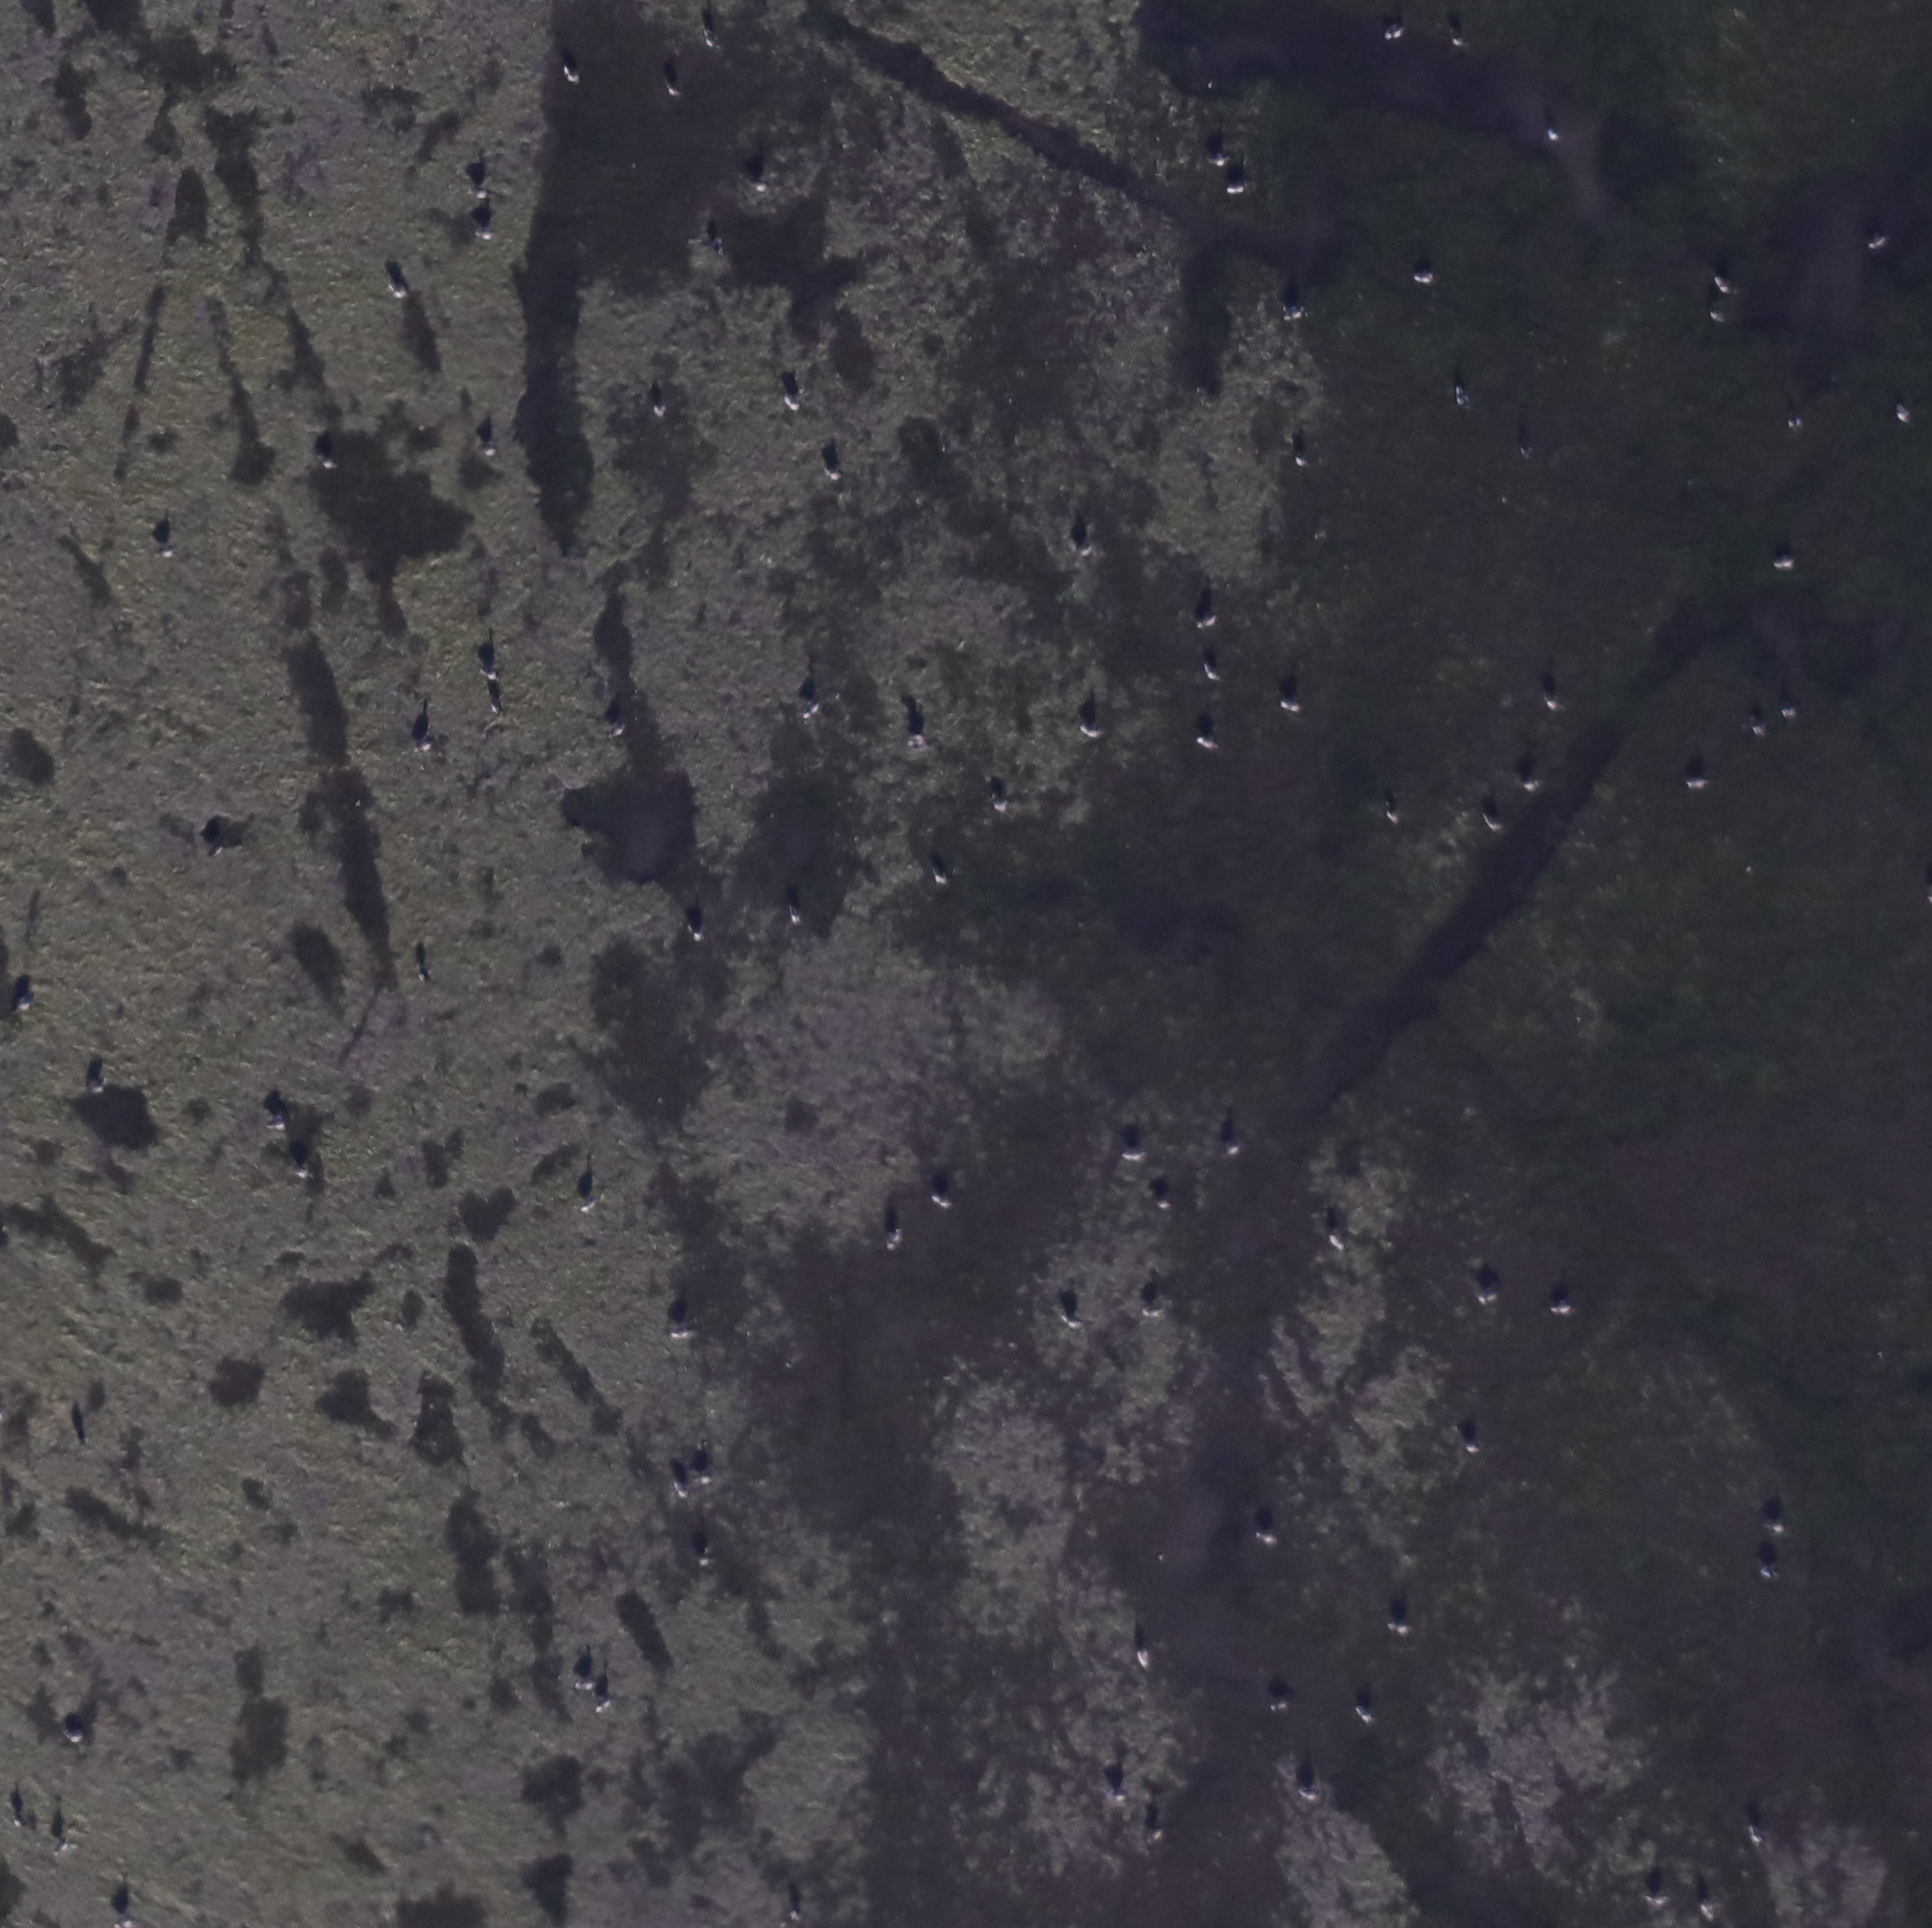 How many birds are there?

96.